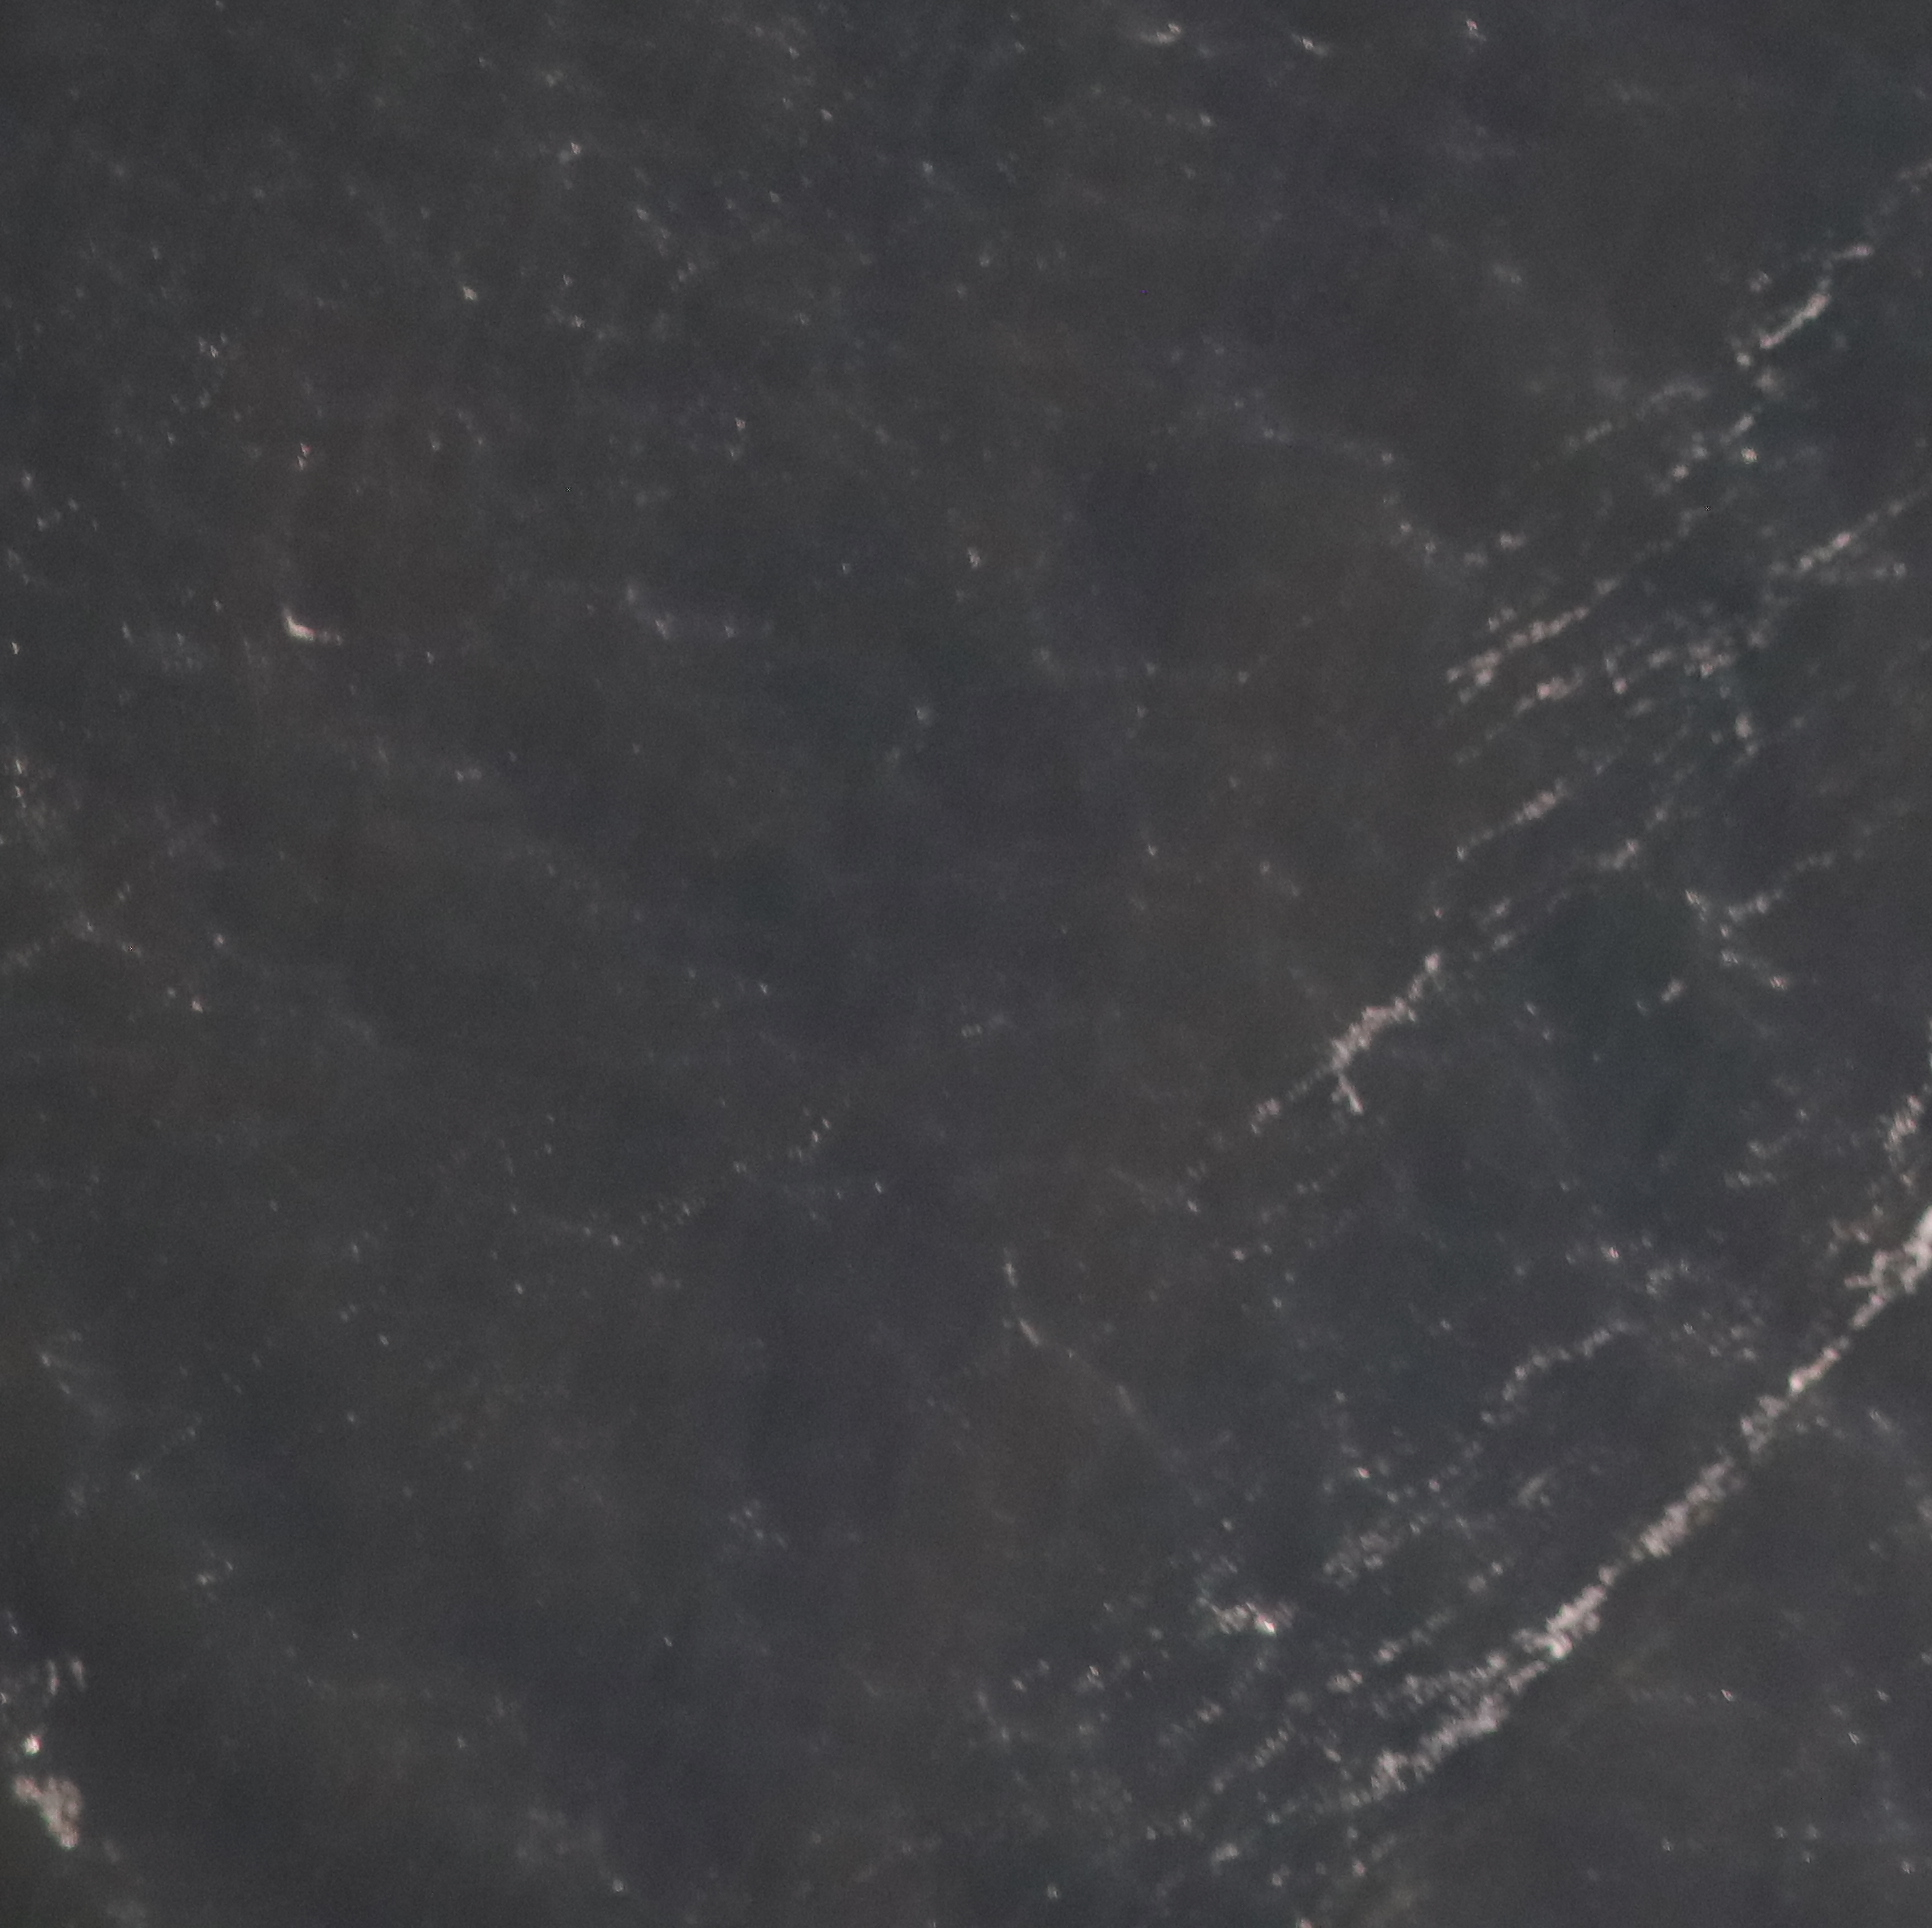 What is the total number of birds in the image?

0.